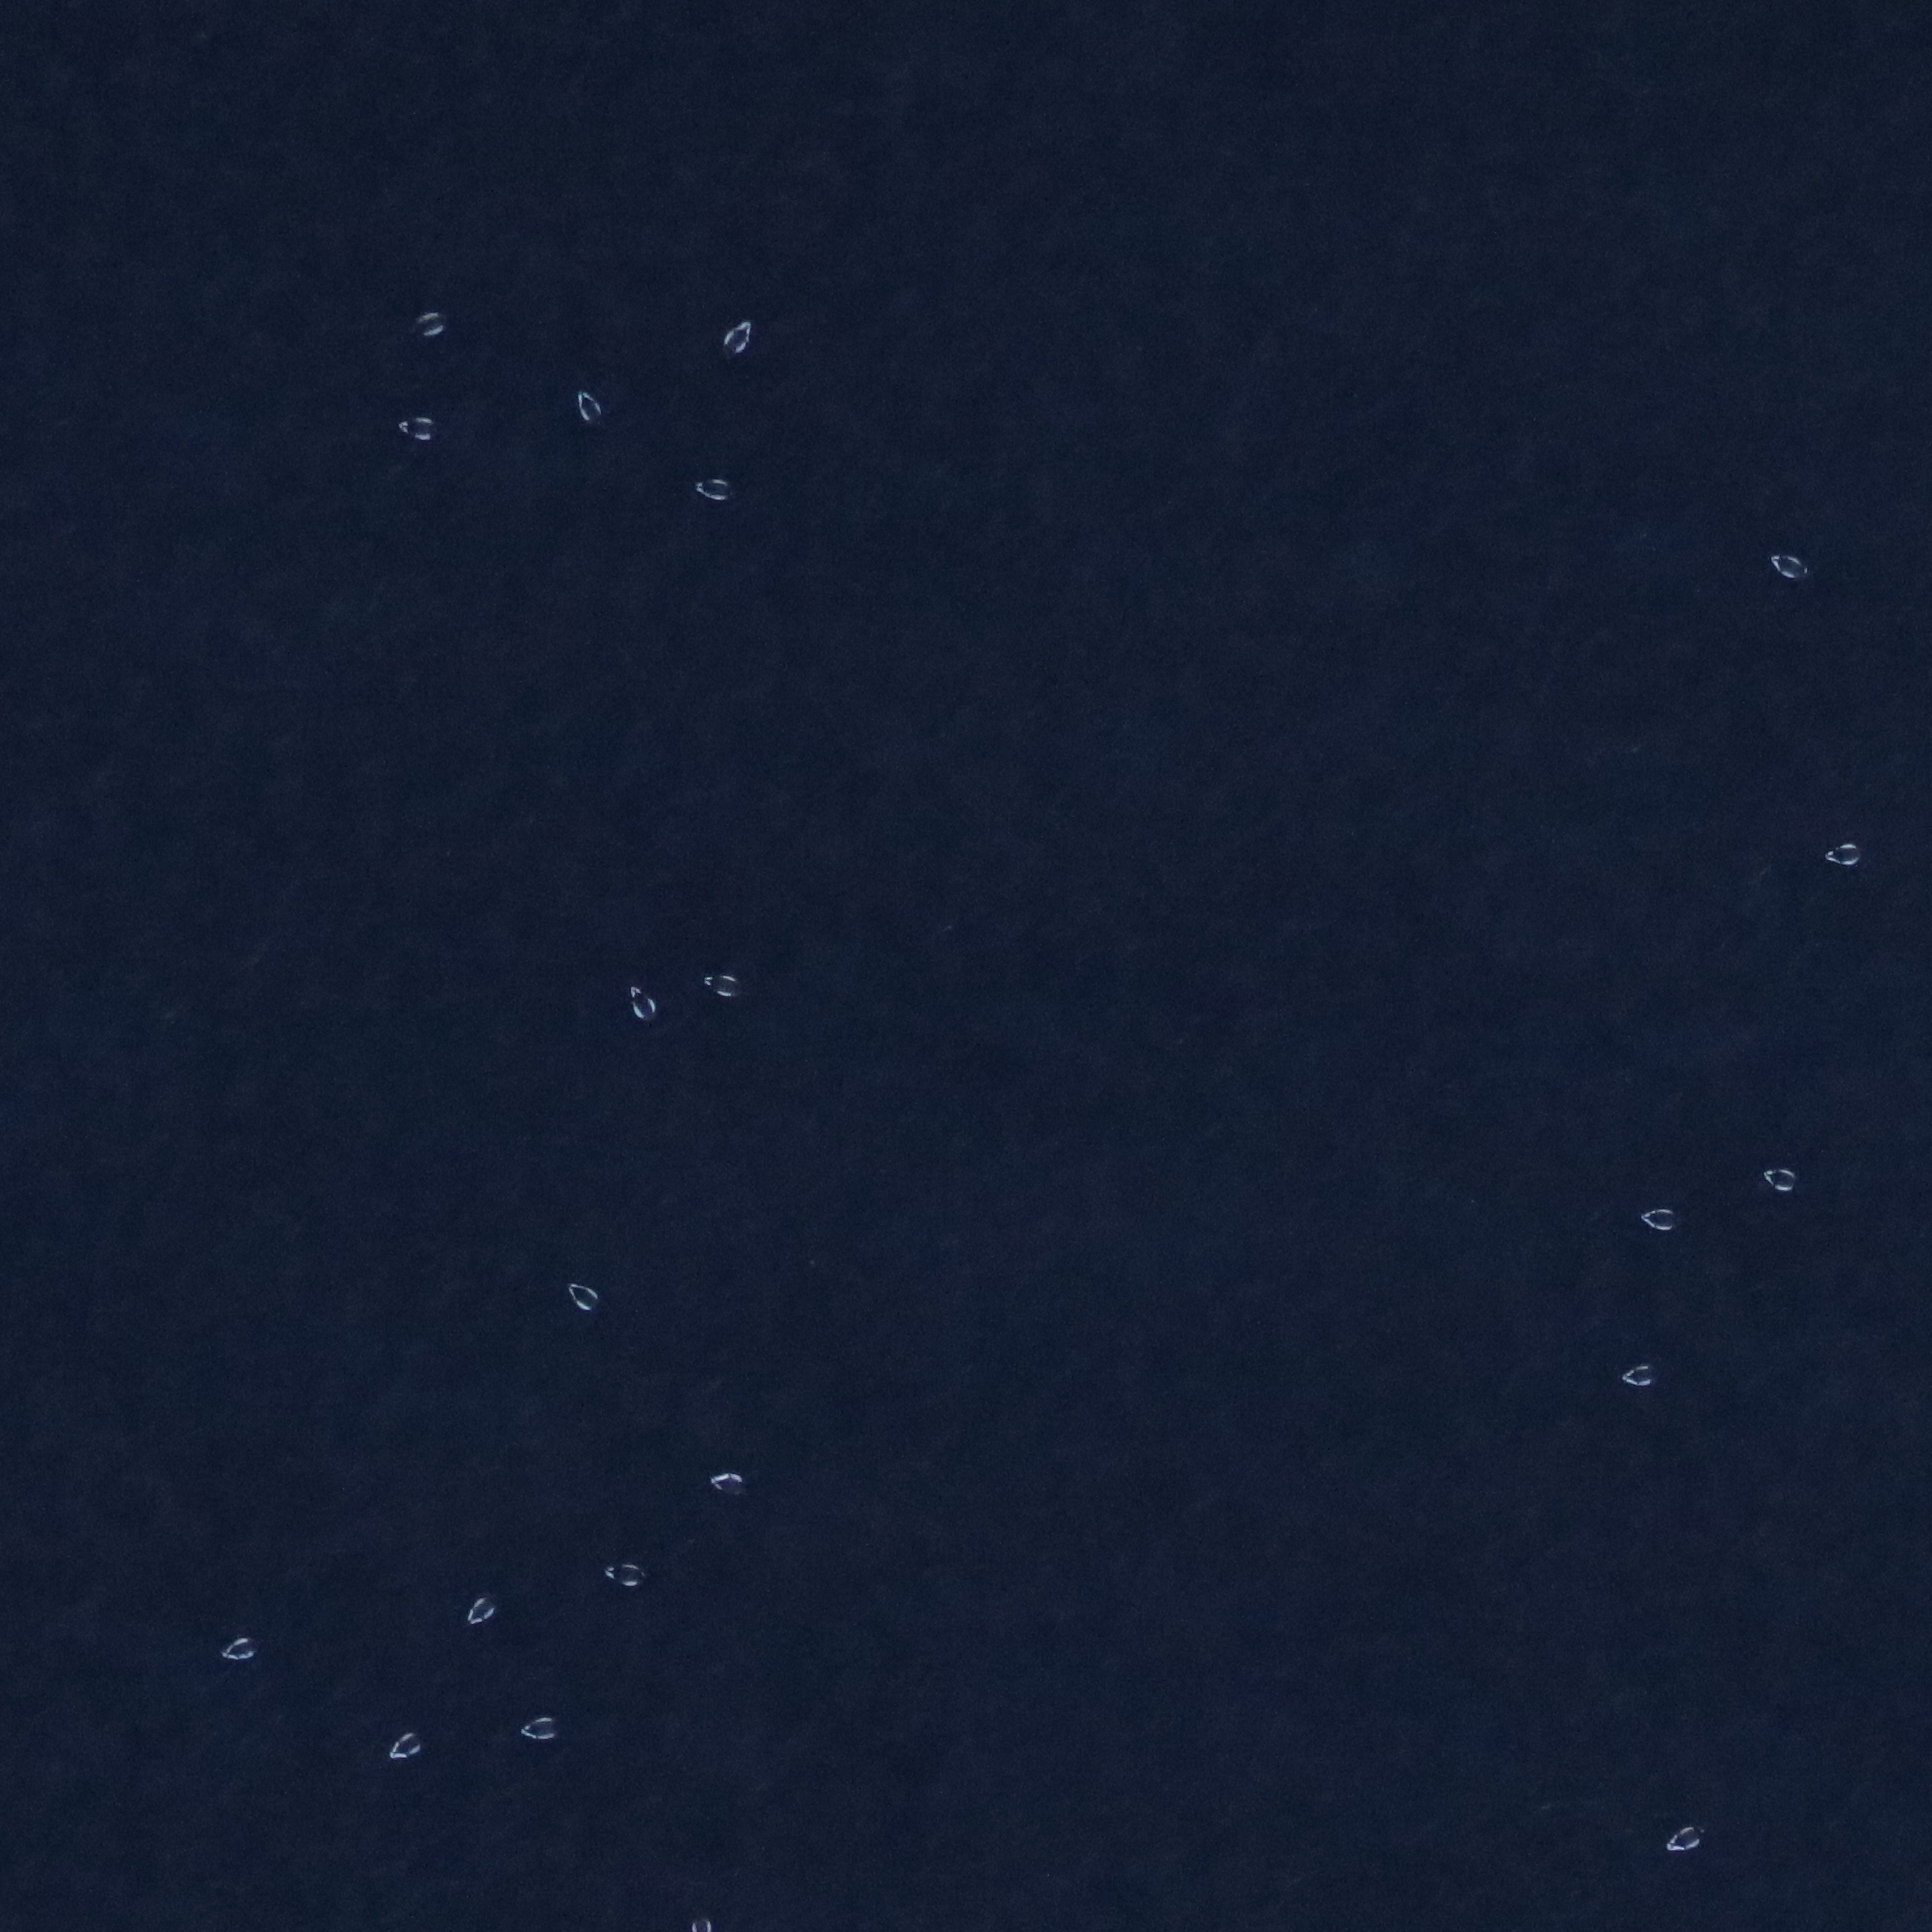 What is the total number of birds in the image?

21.